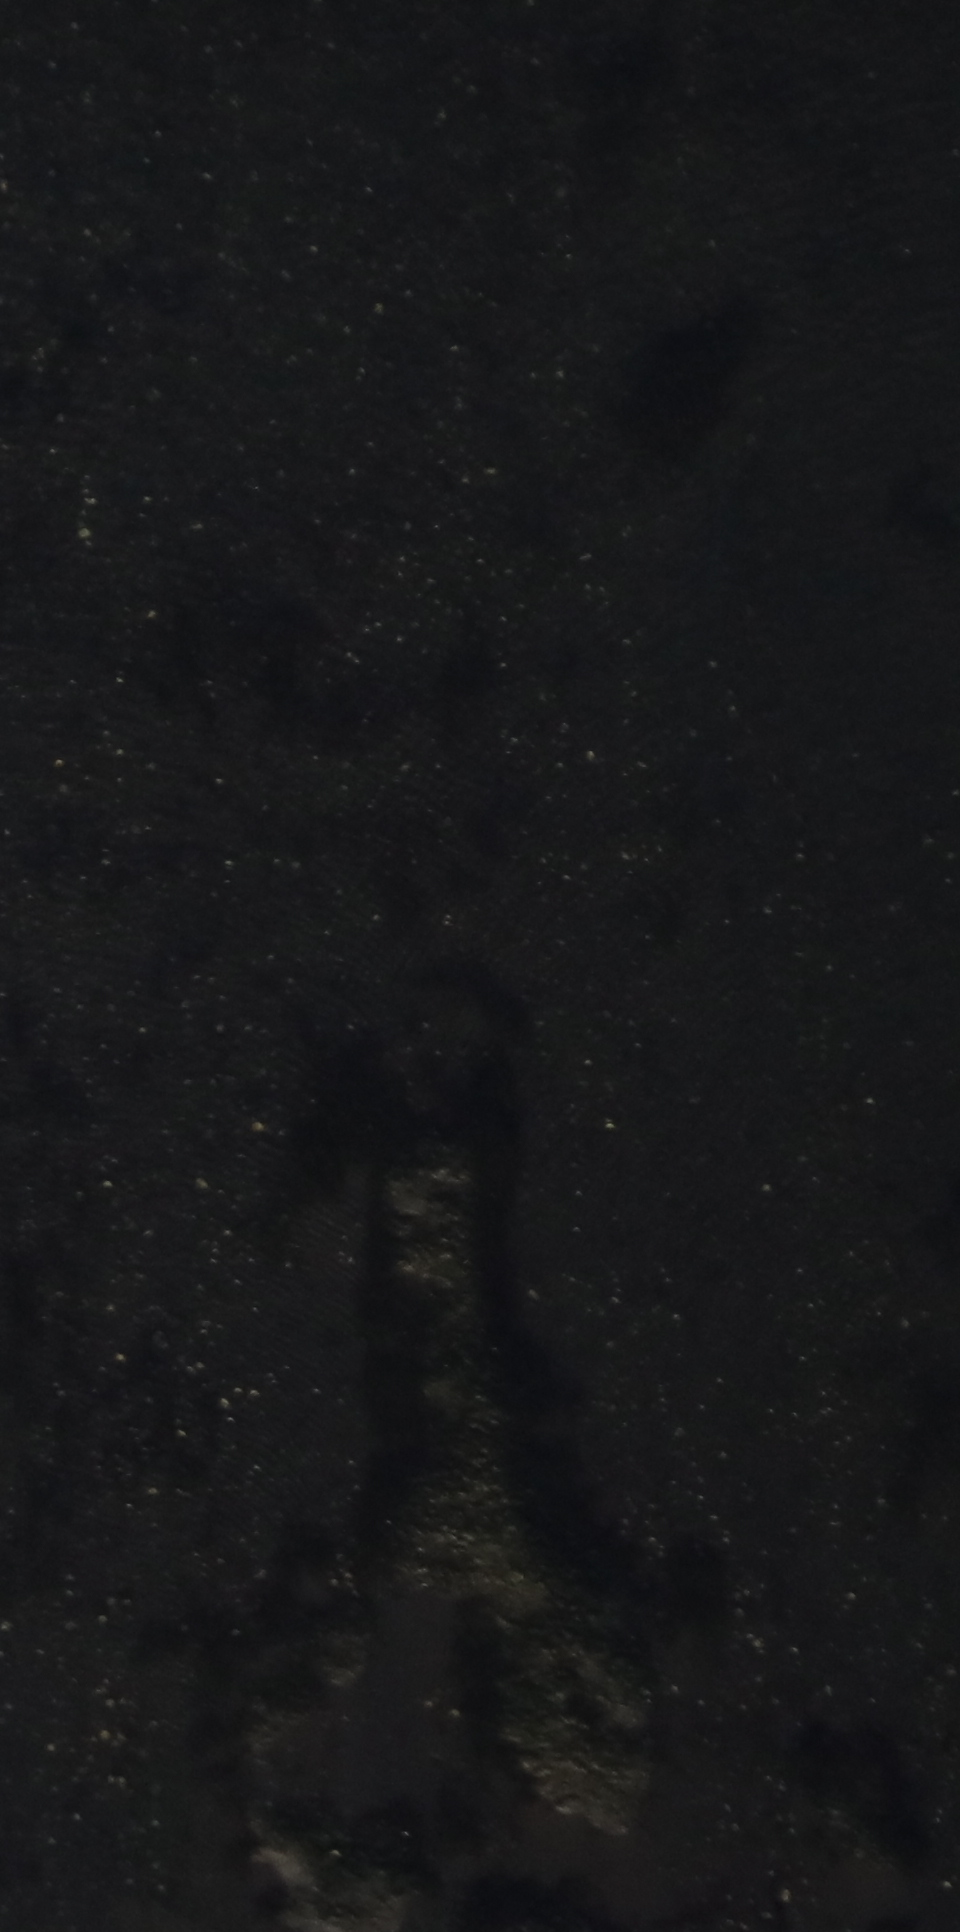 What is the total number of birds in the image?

0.